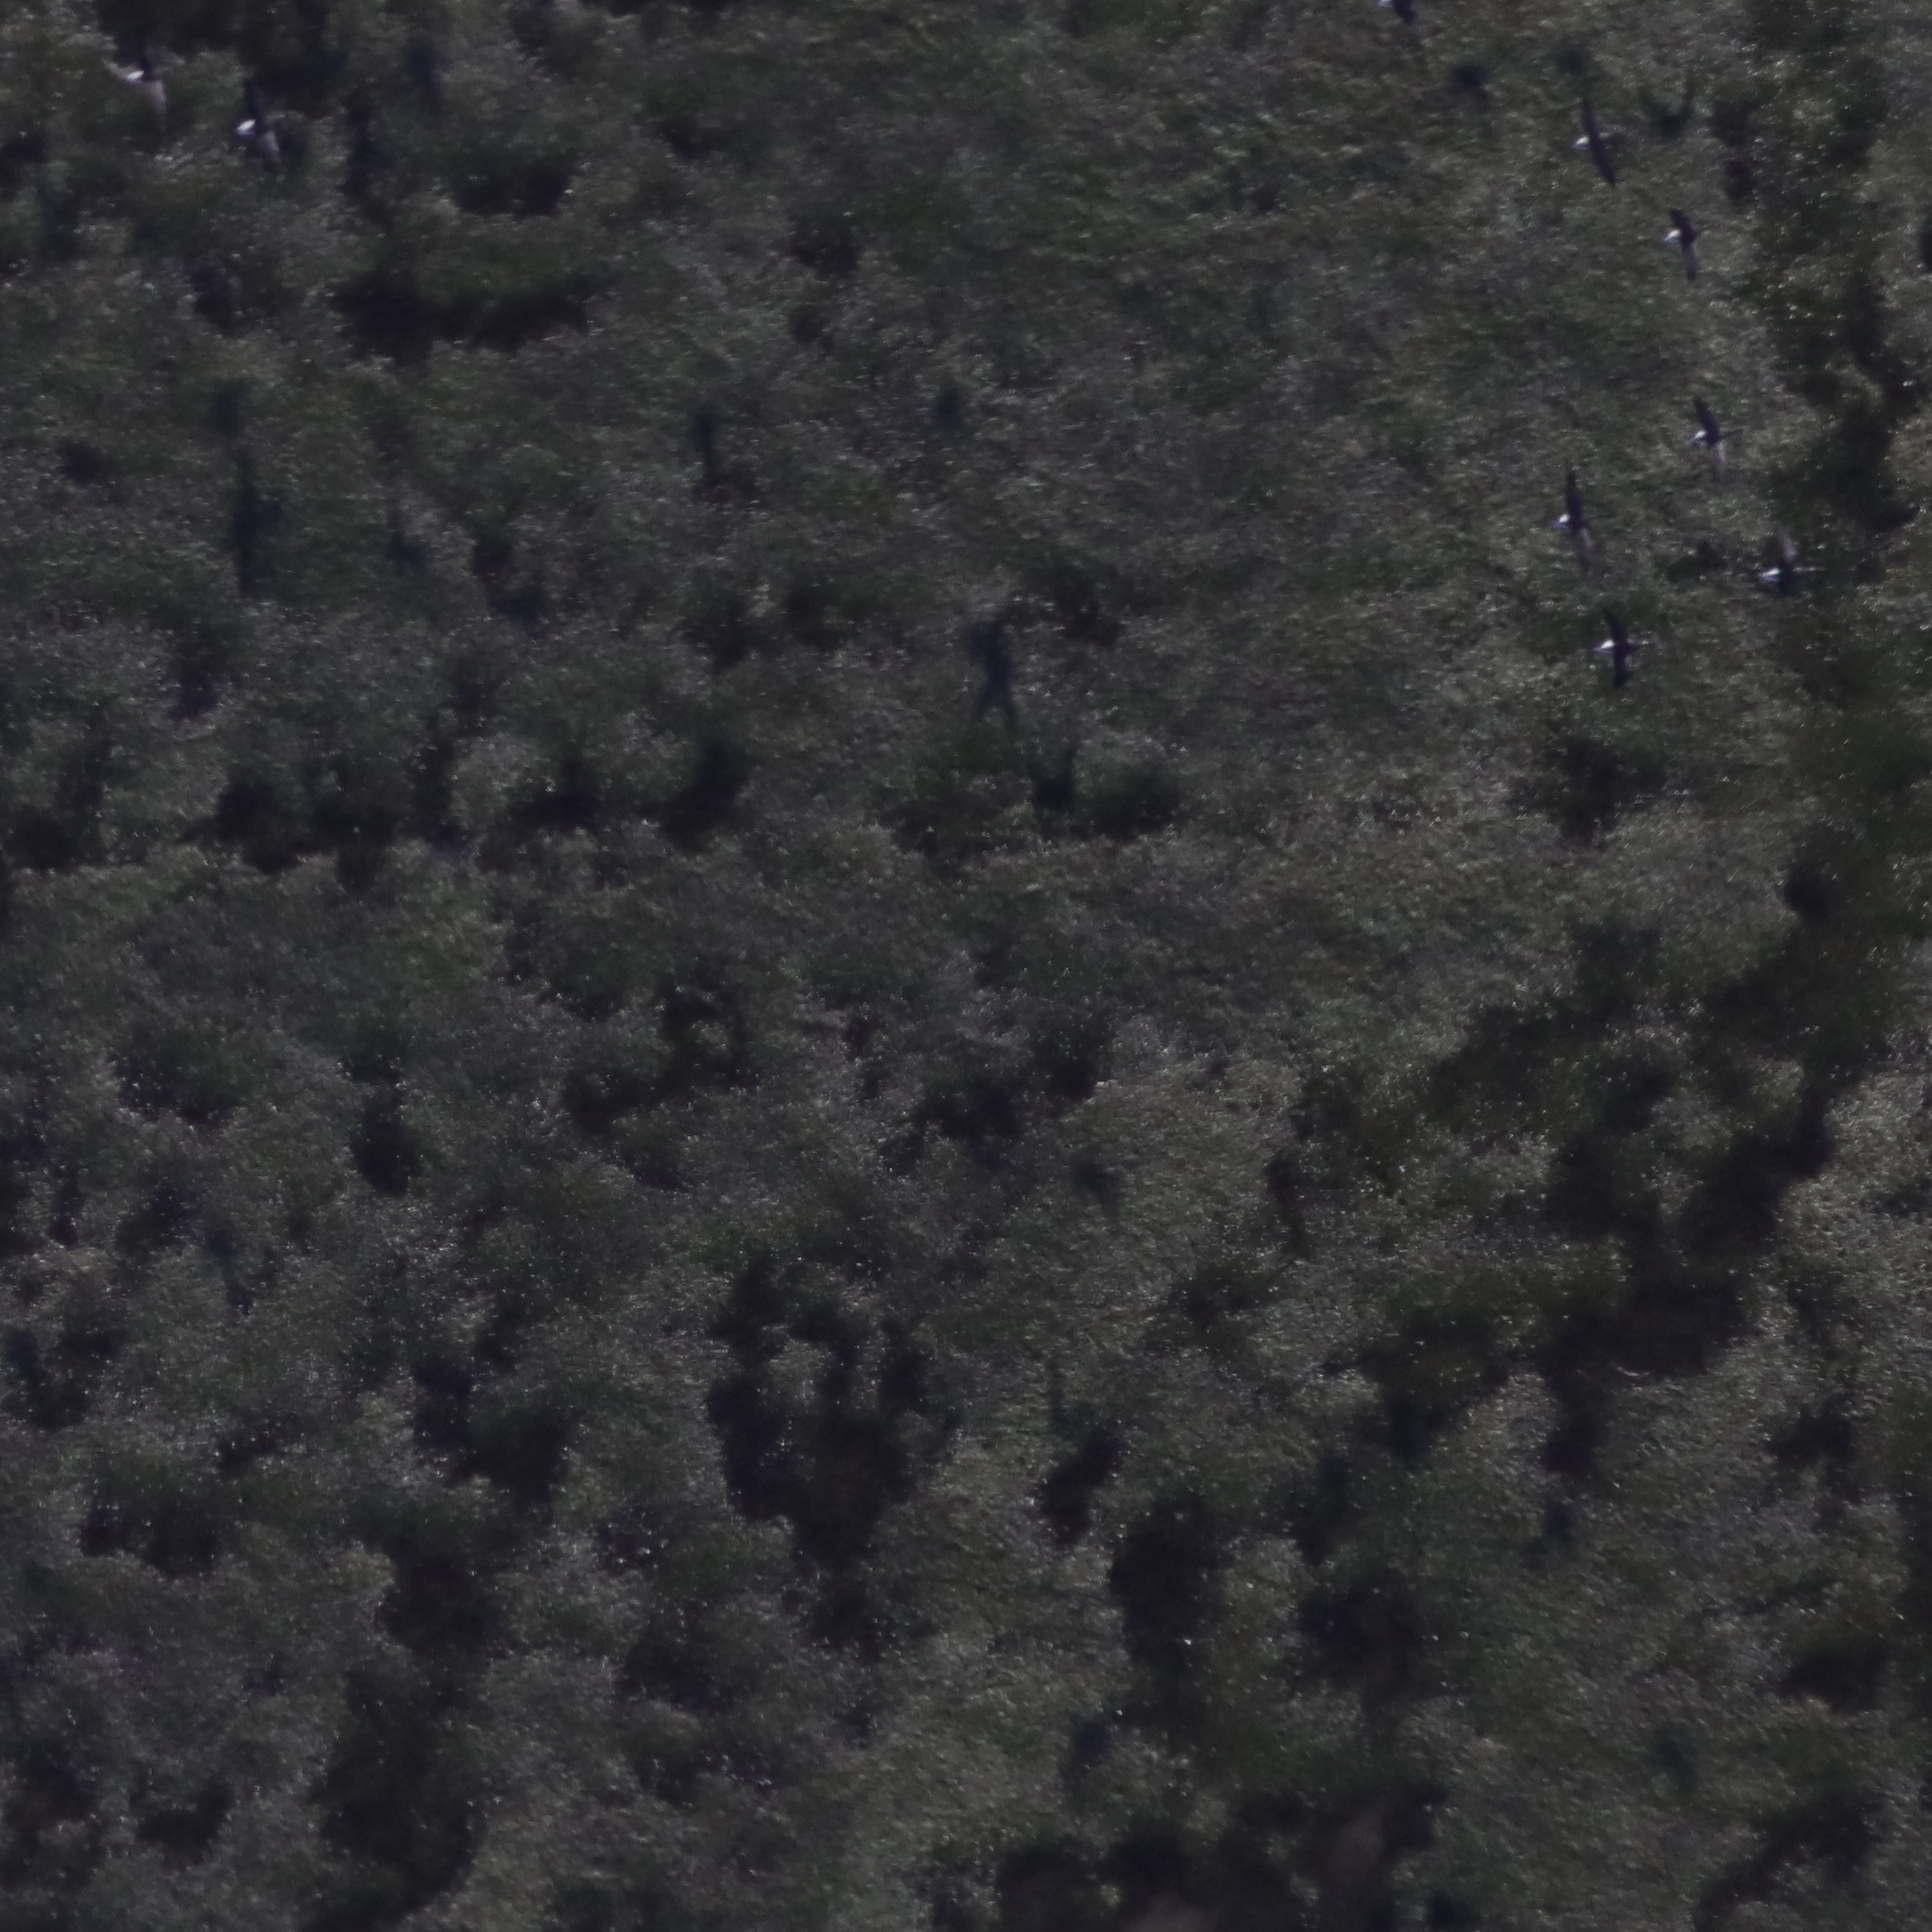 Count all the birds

9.